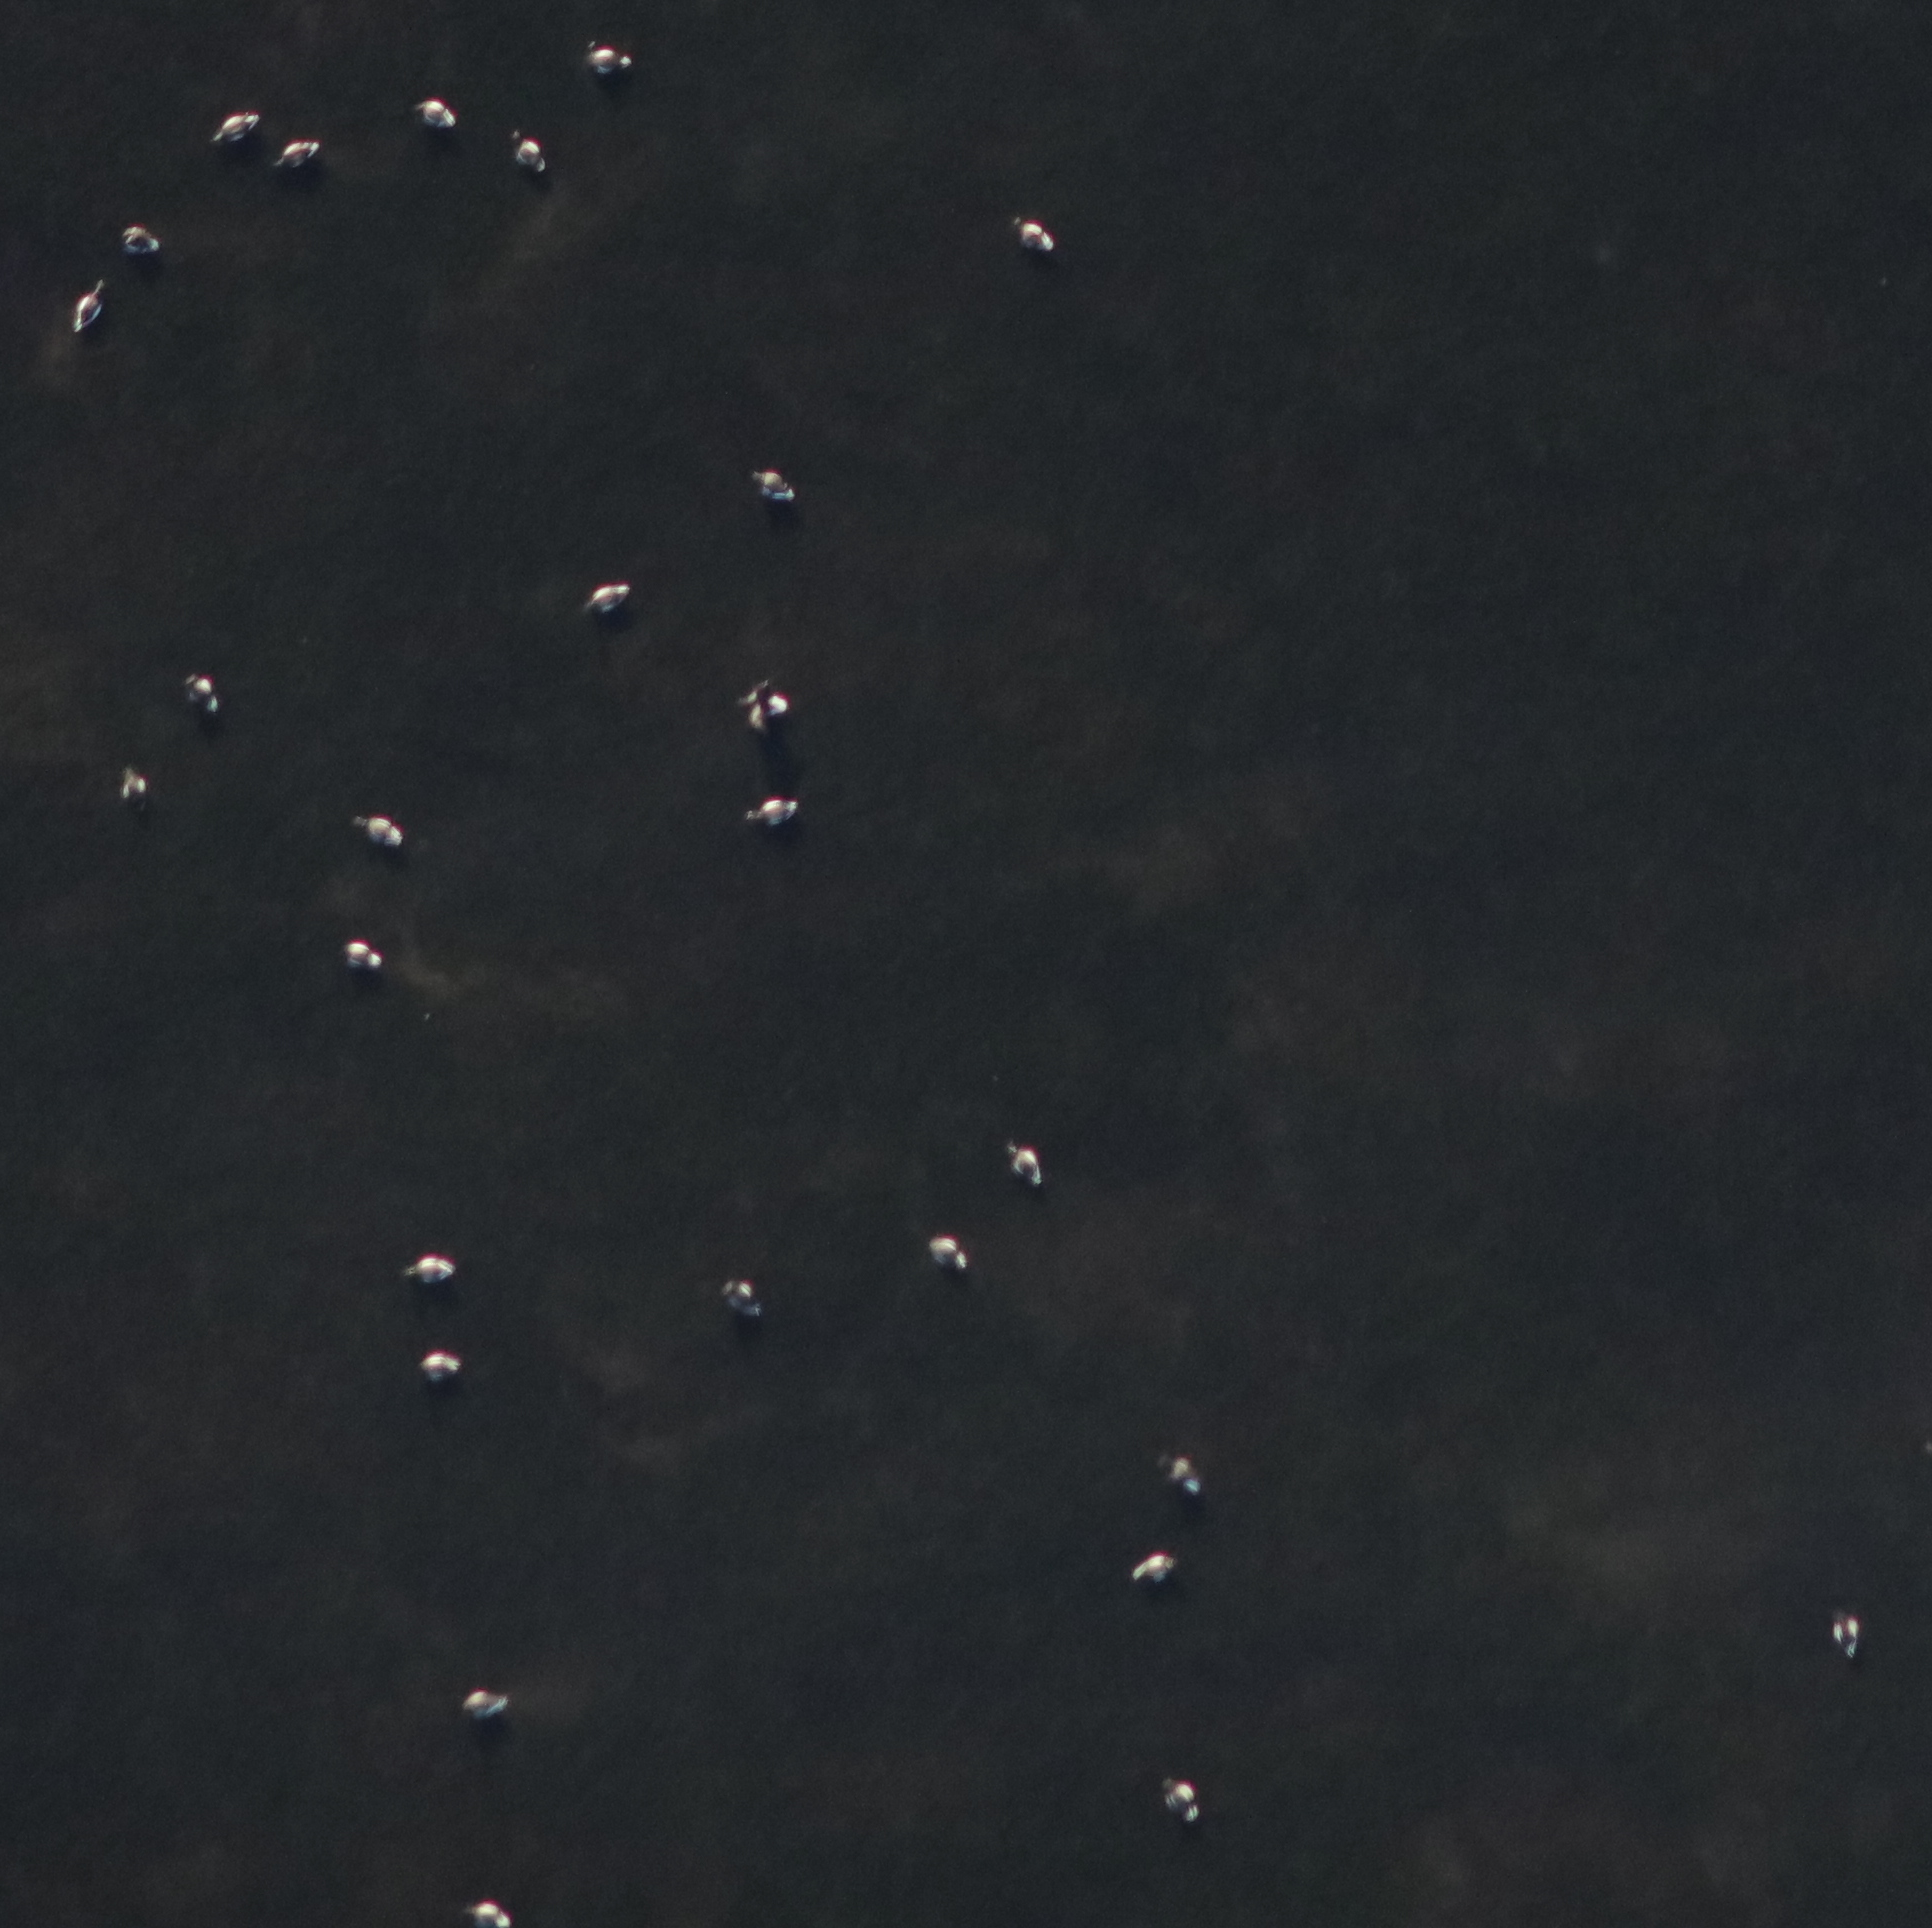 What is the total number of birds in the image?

27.